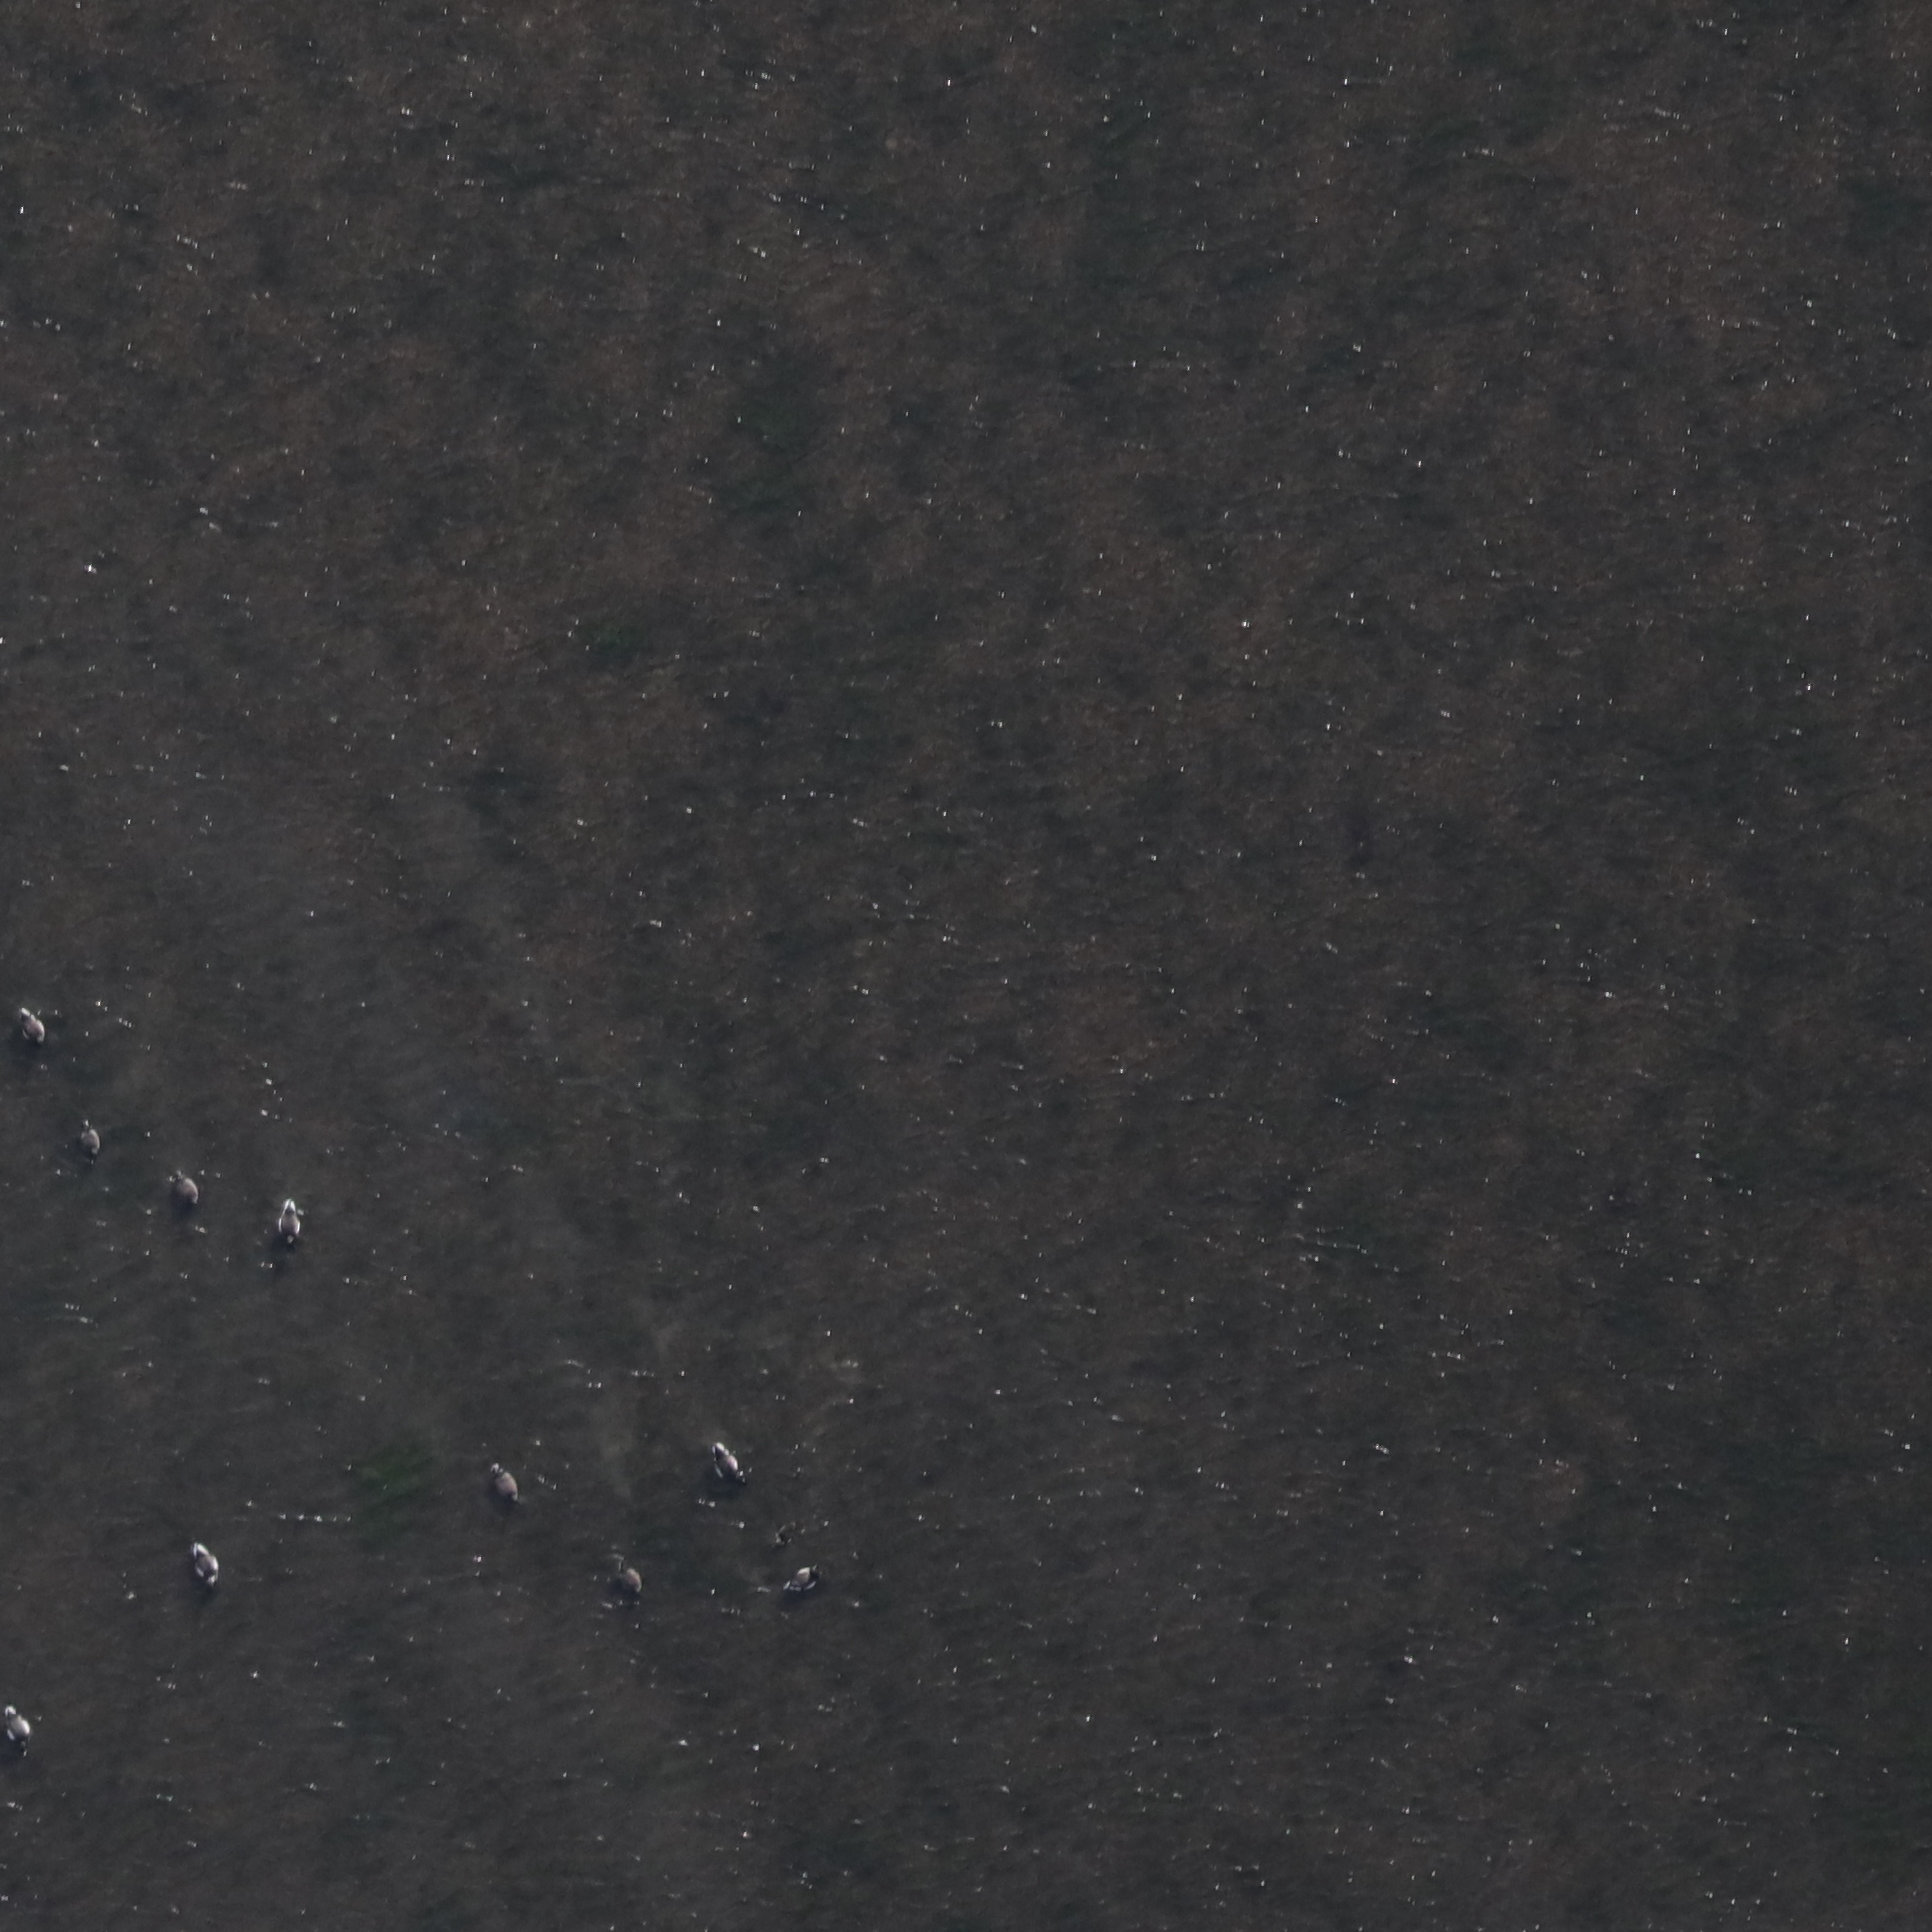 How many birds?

10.